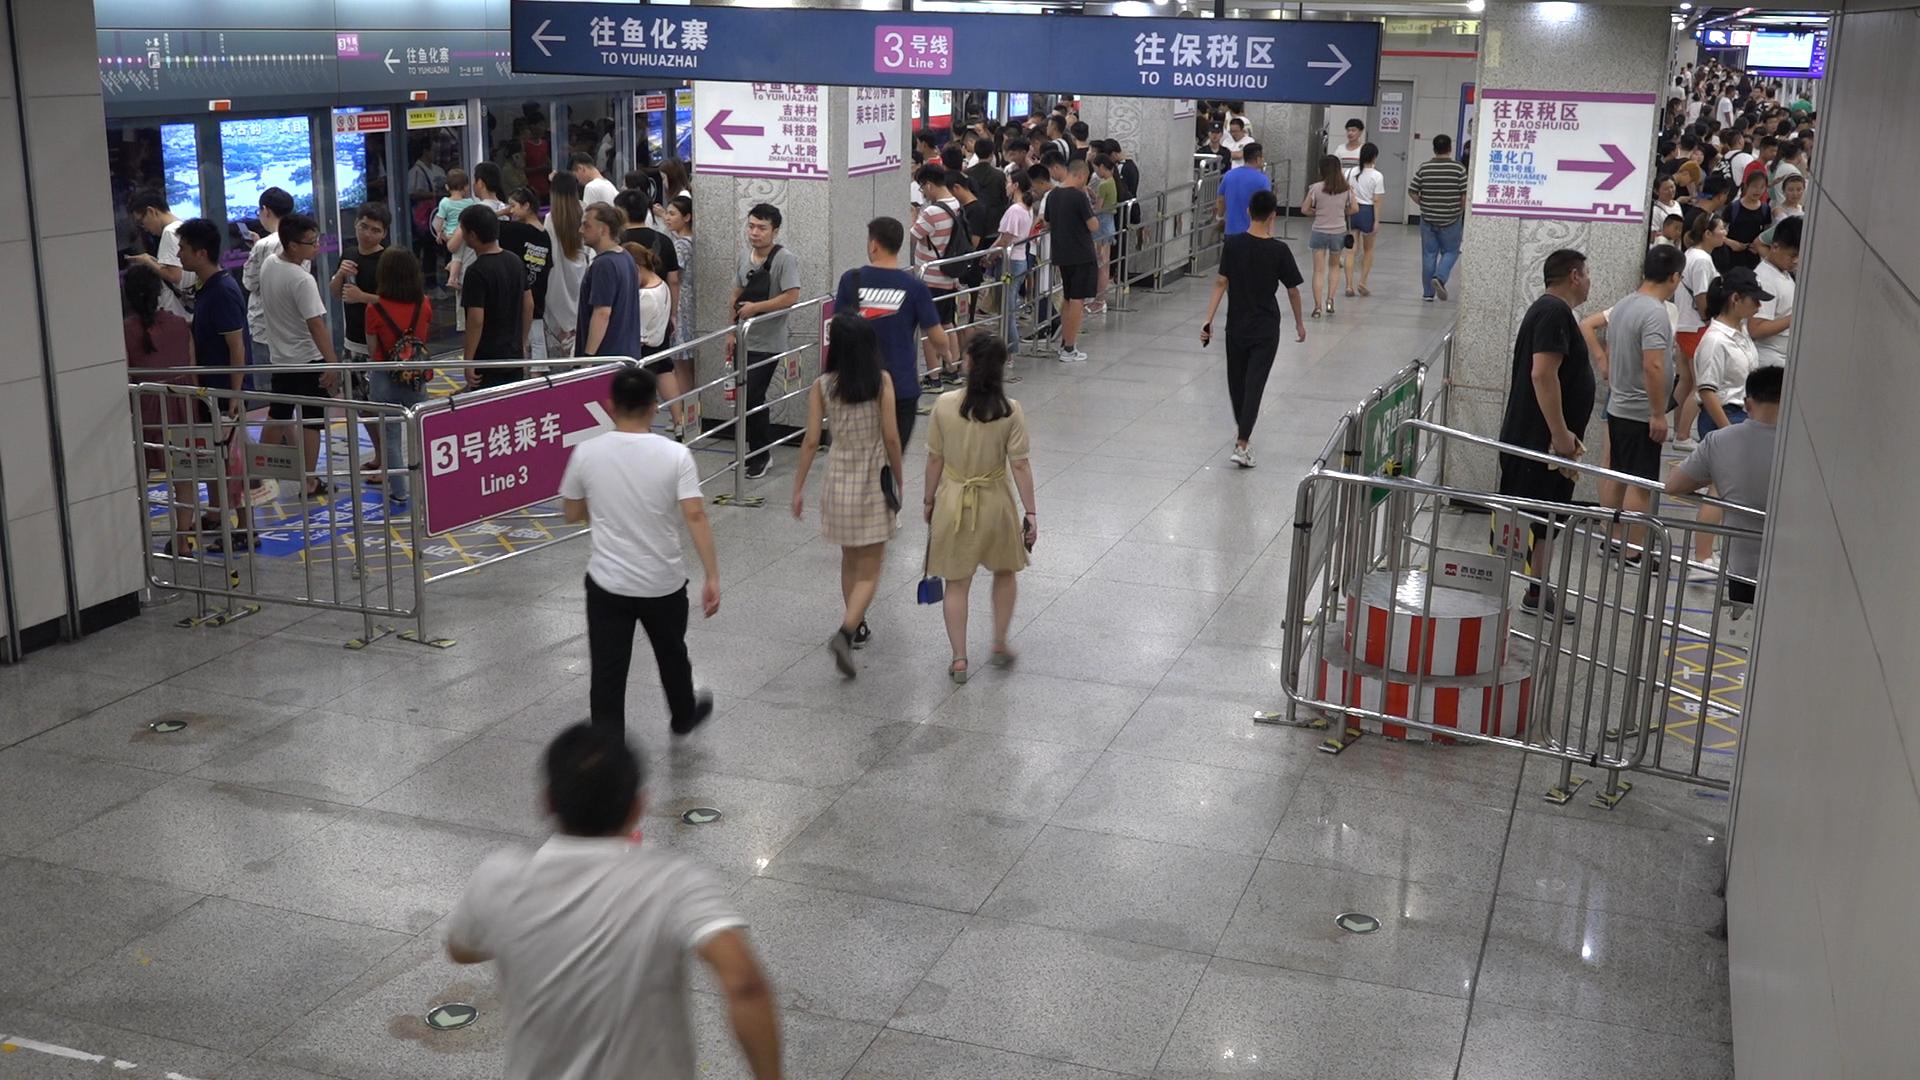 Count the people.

140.